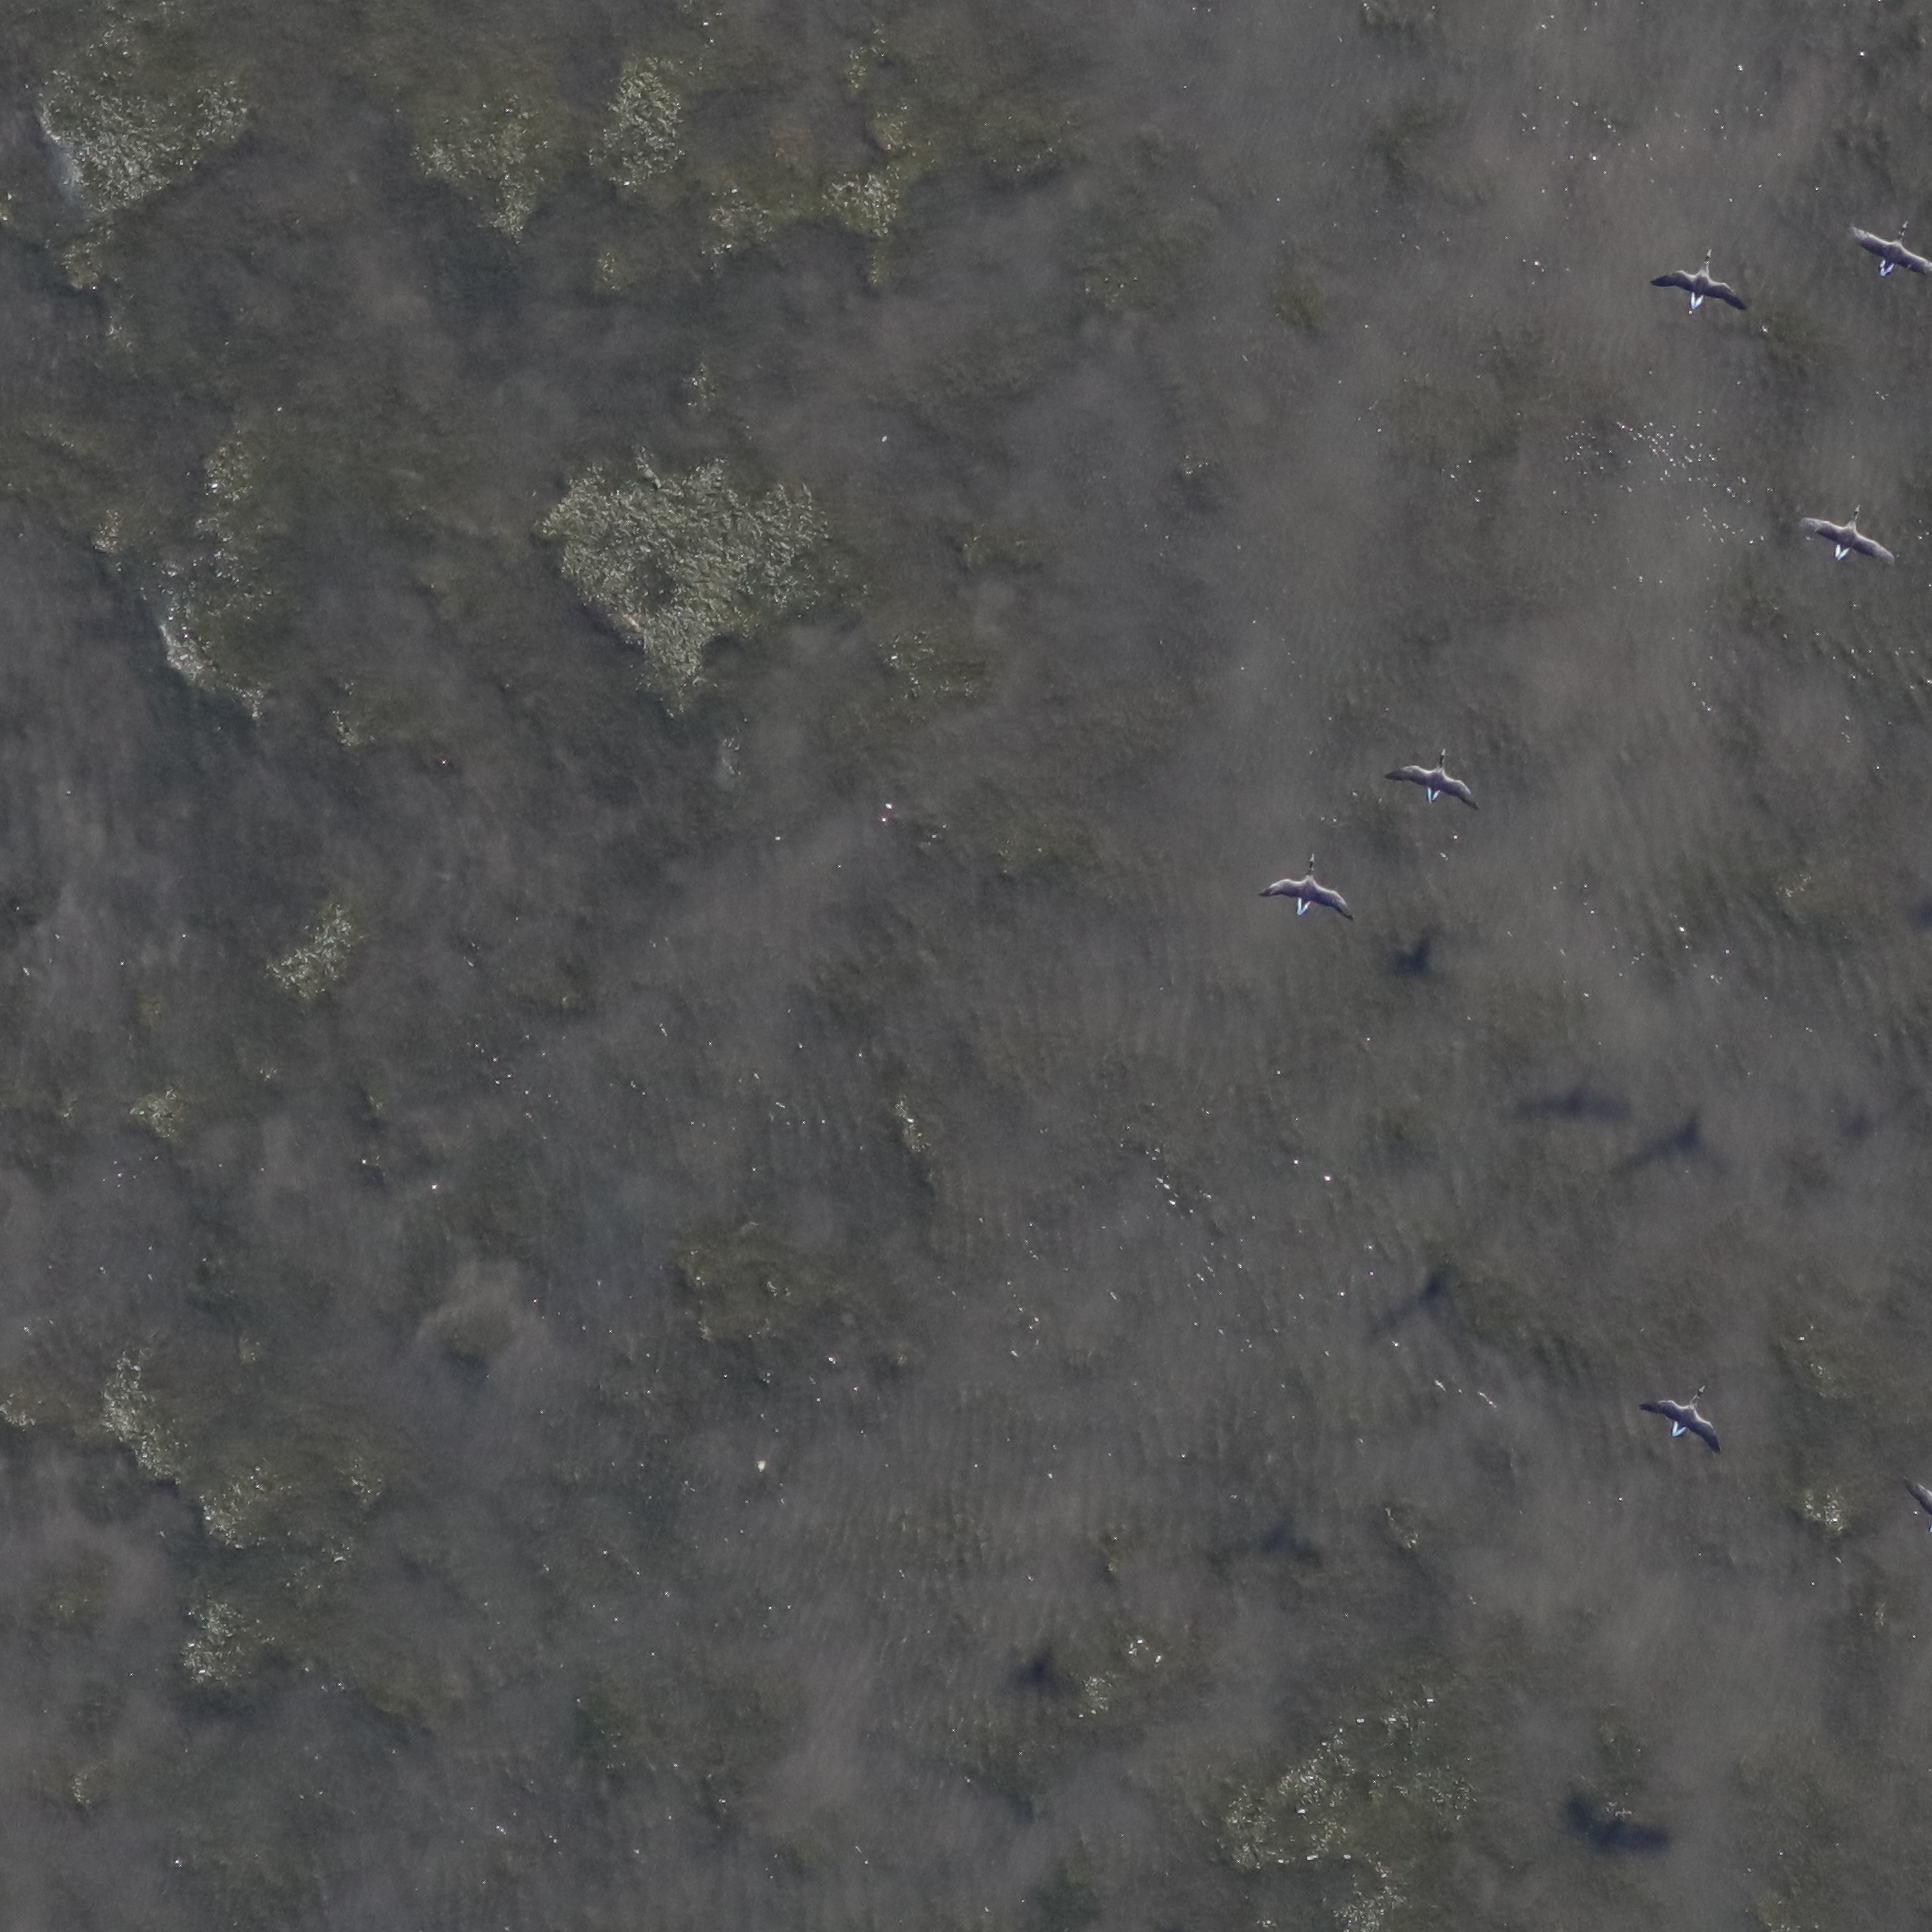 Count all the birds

6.